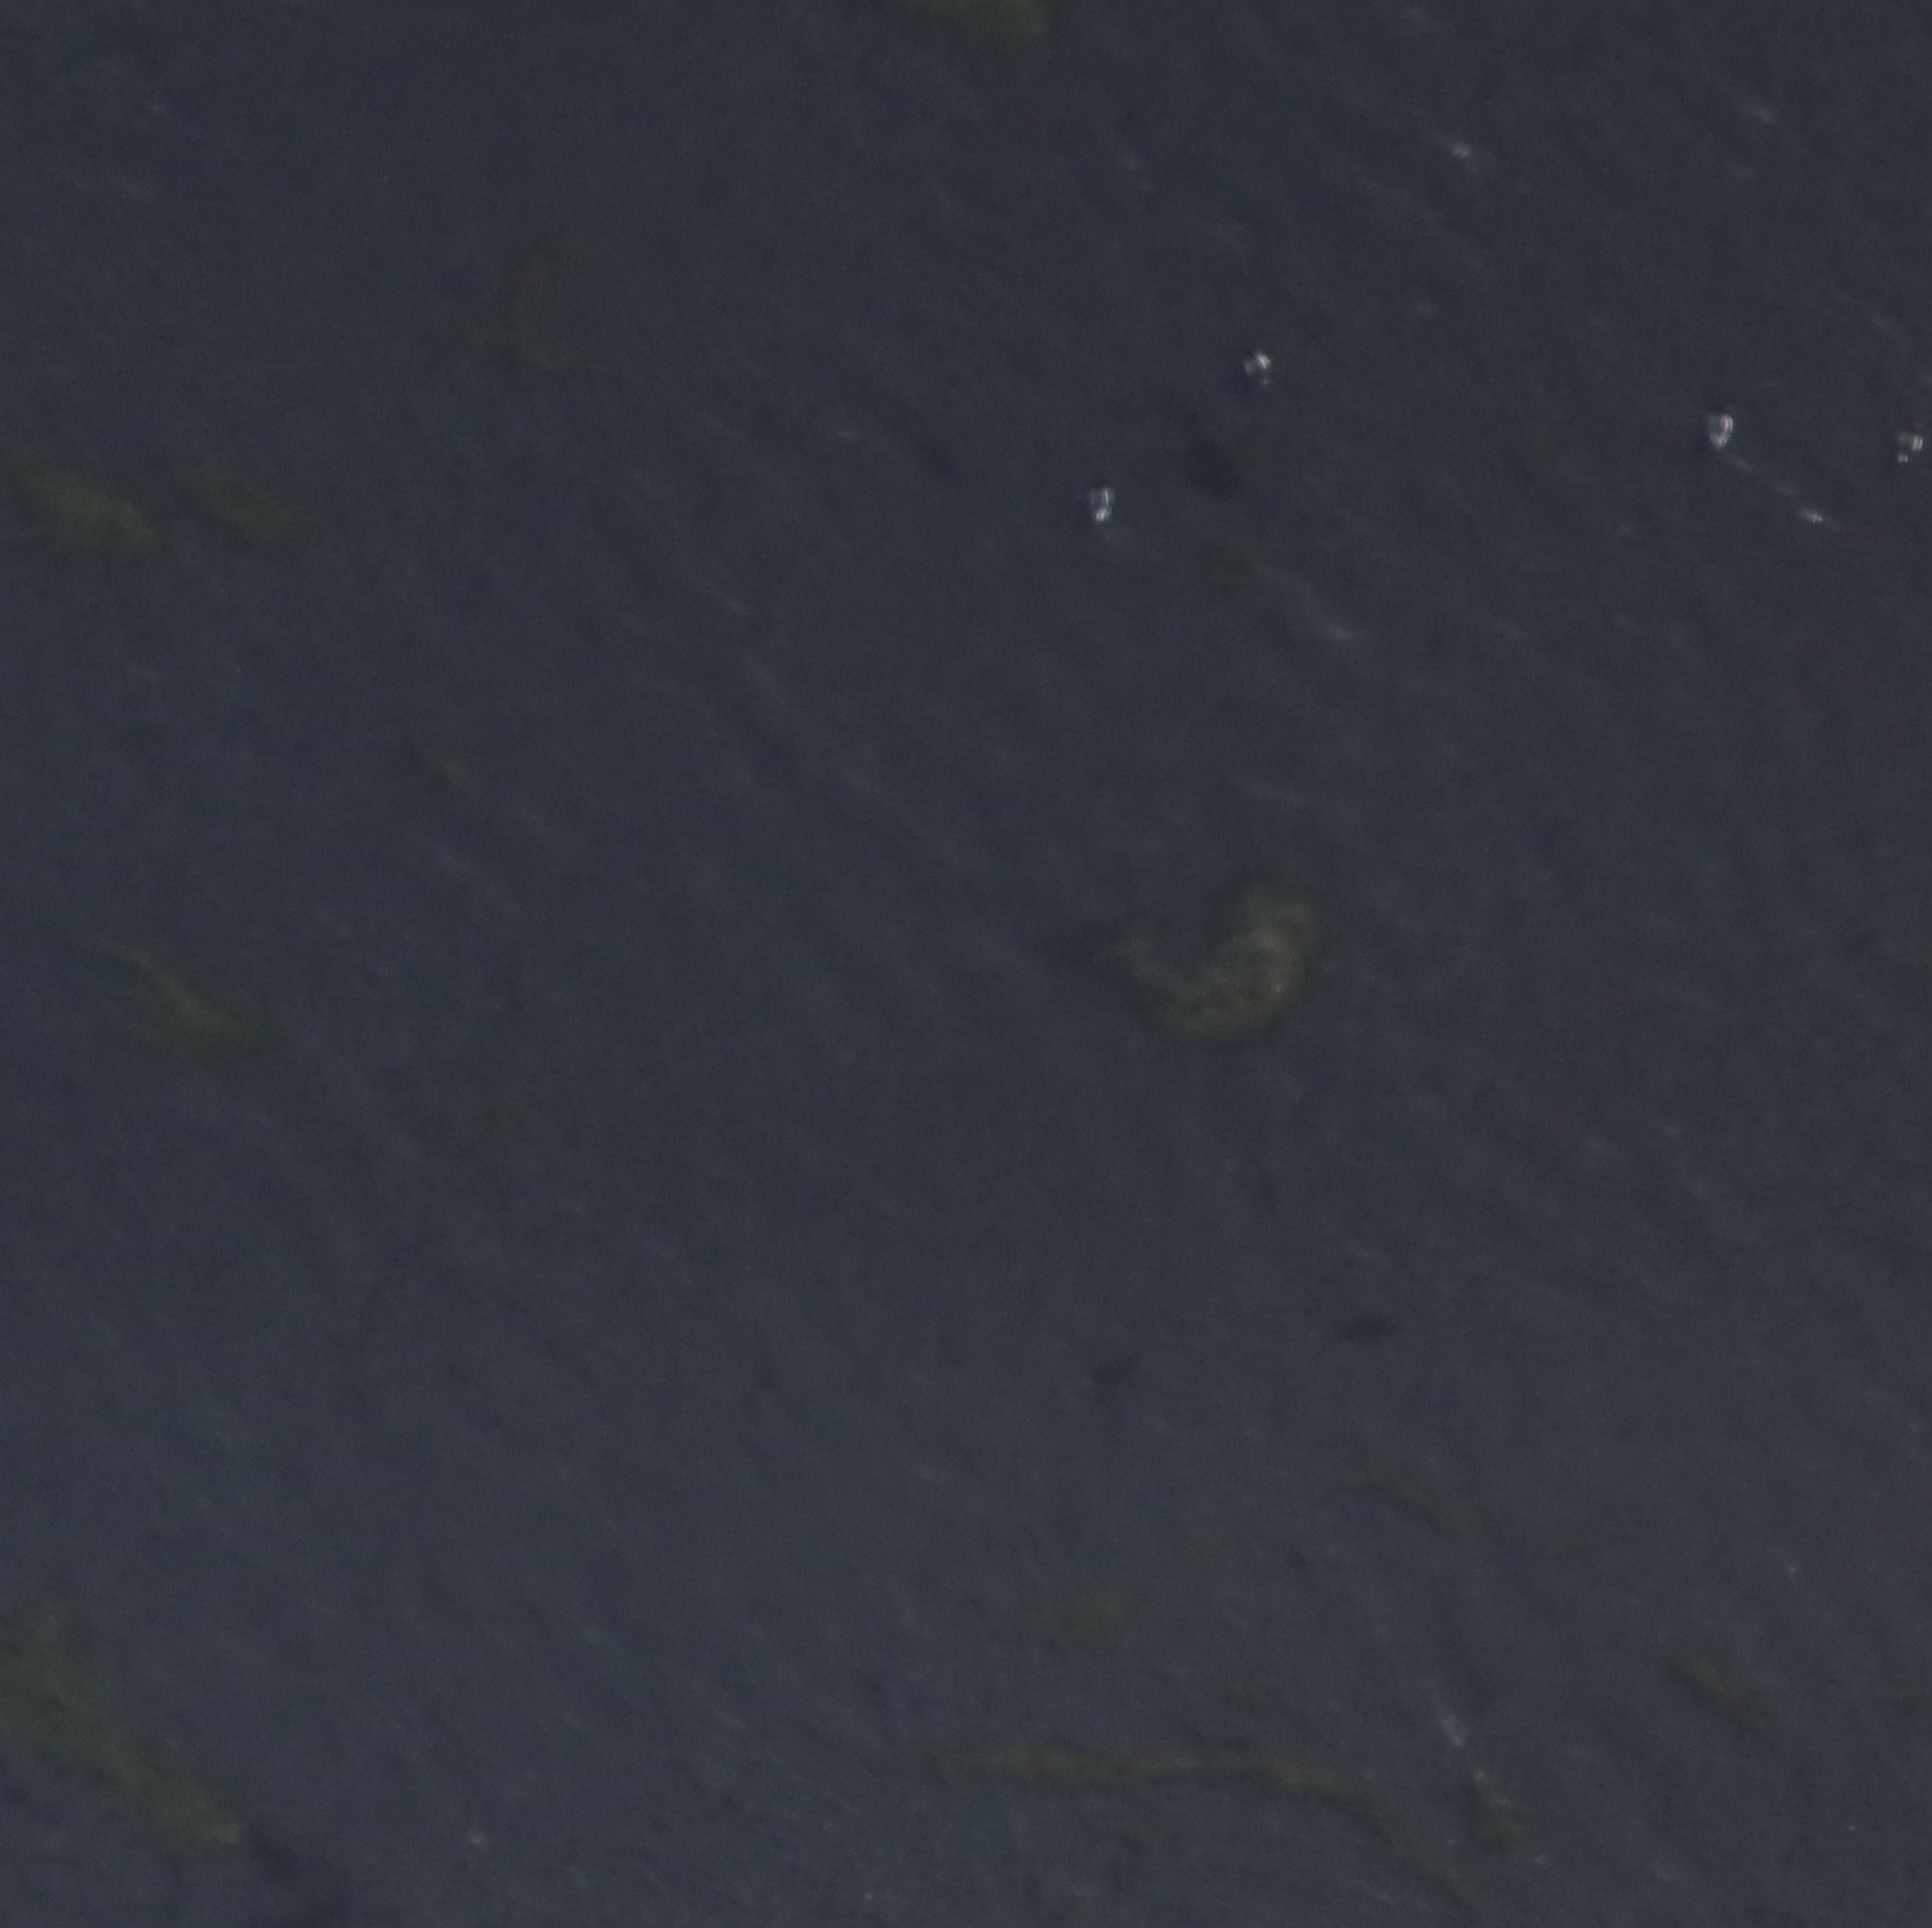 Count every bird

4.